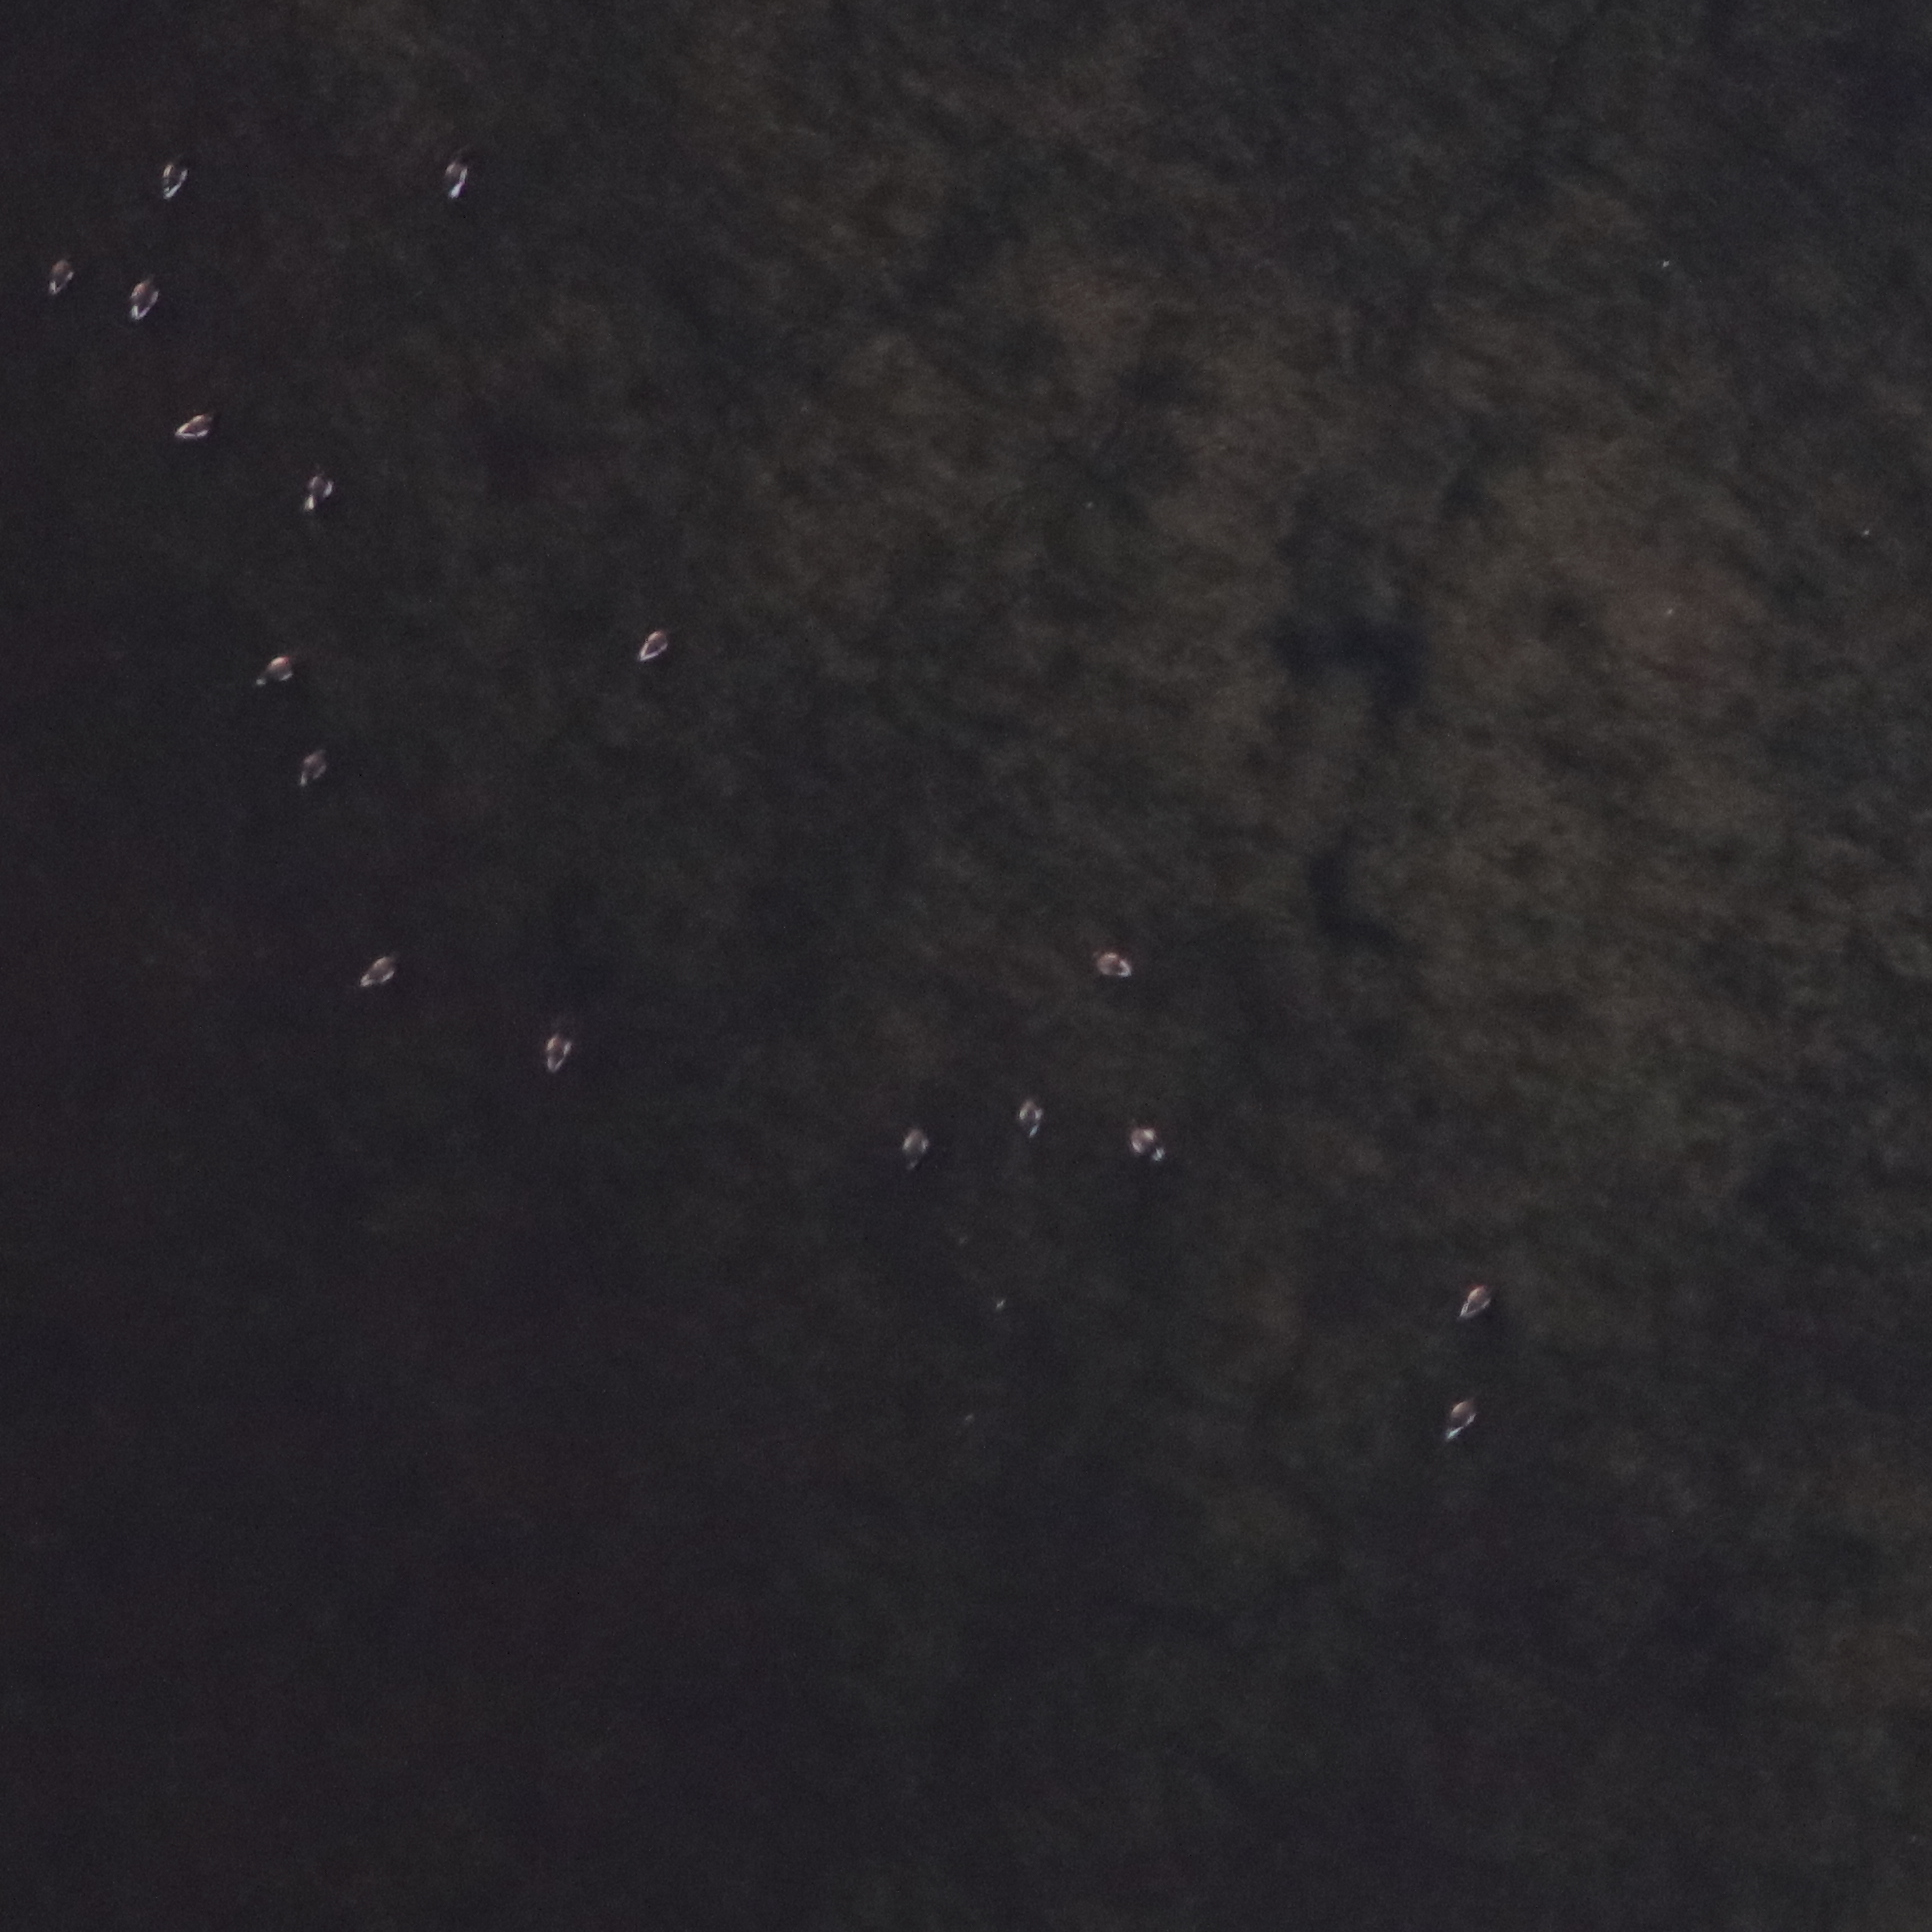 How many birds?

17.